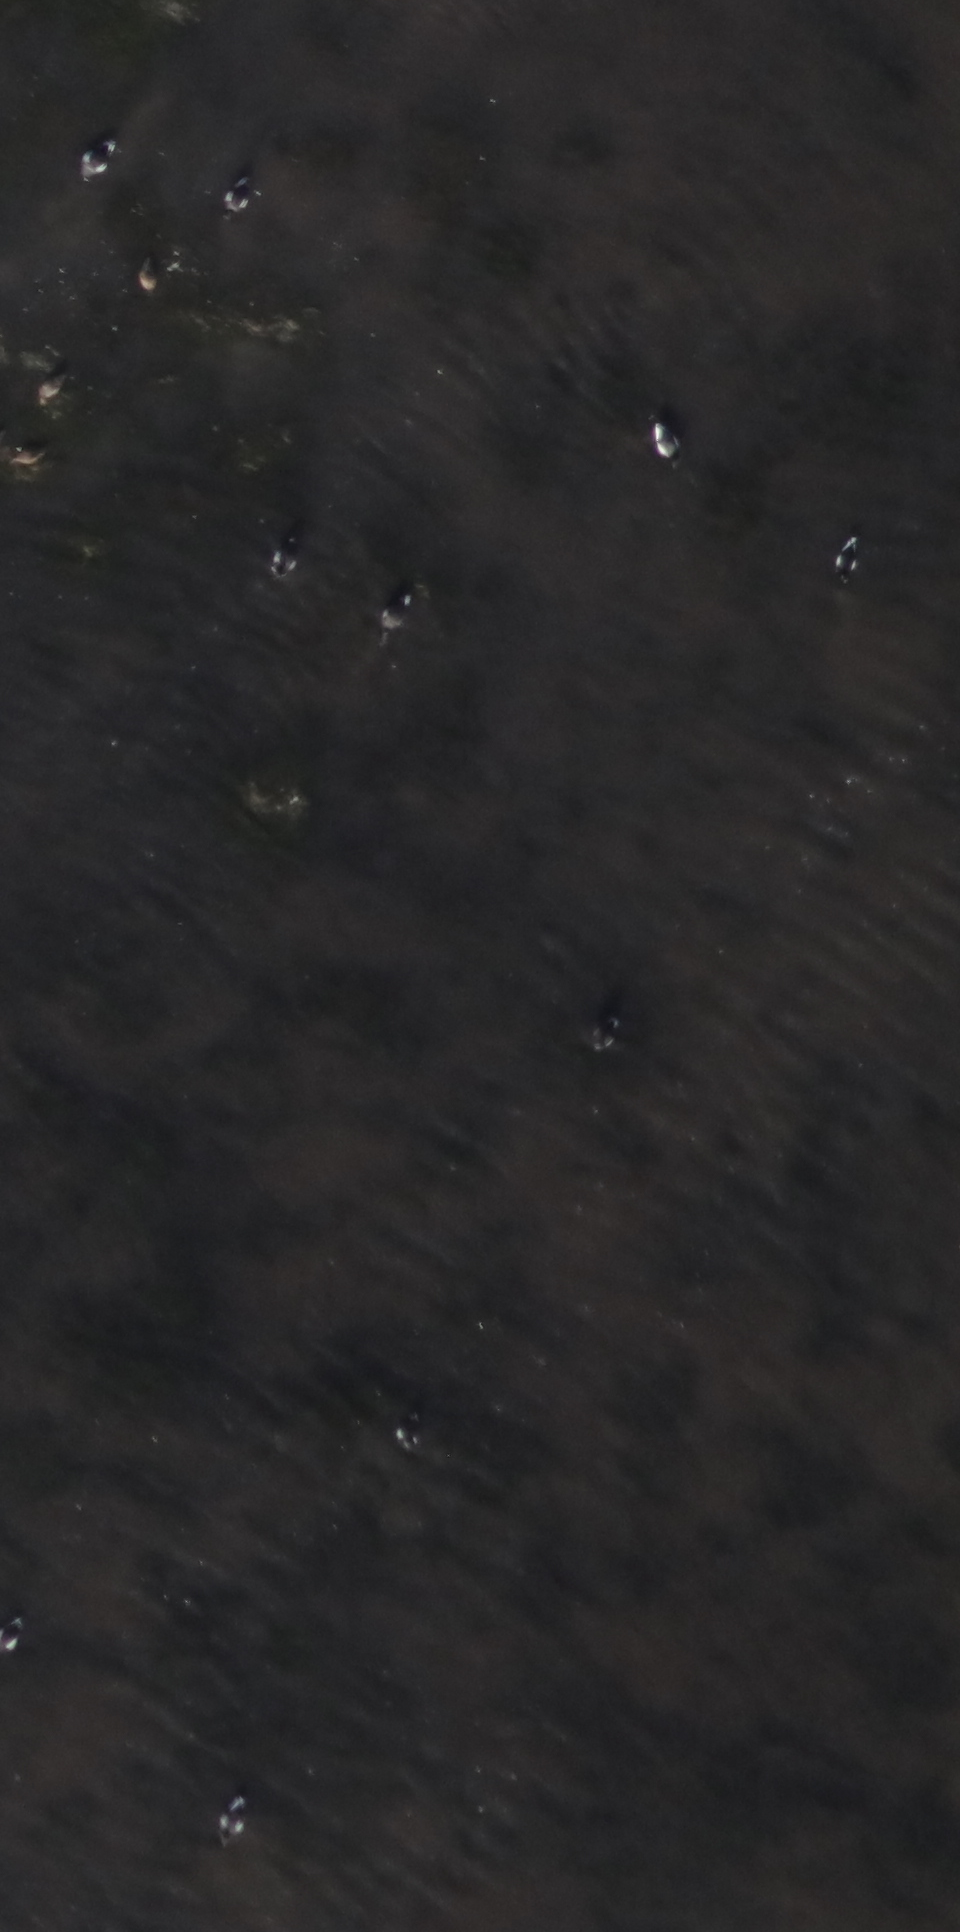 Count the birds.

13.